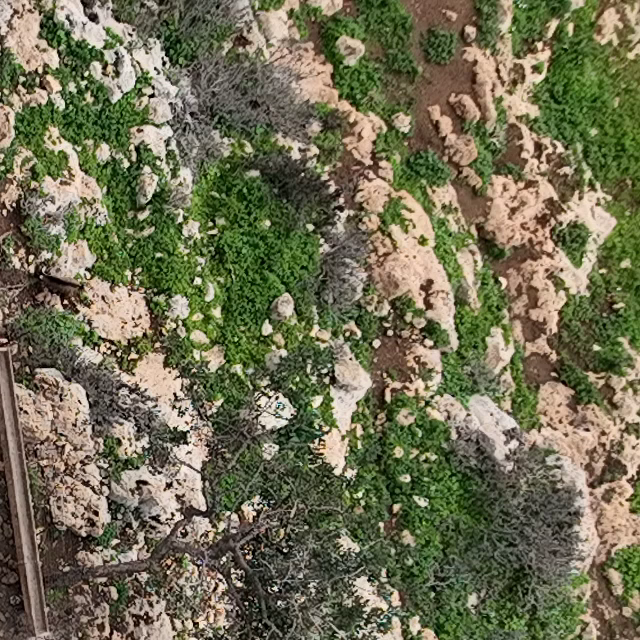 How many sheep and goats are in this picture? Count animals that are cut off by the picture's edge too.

0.